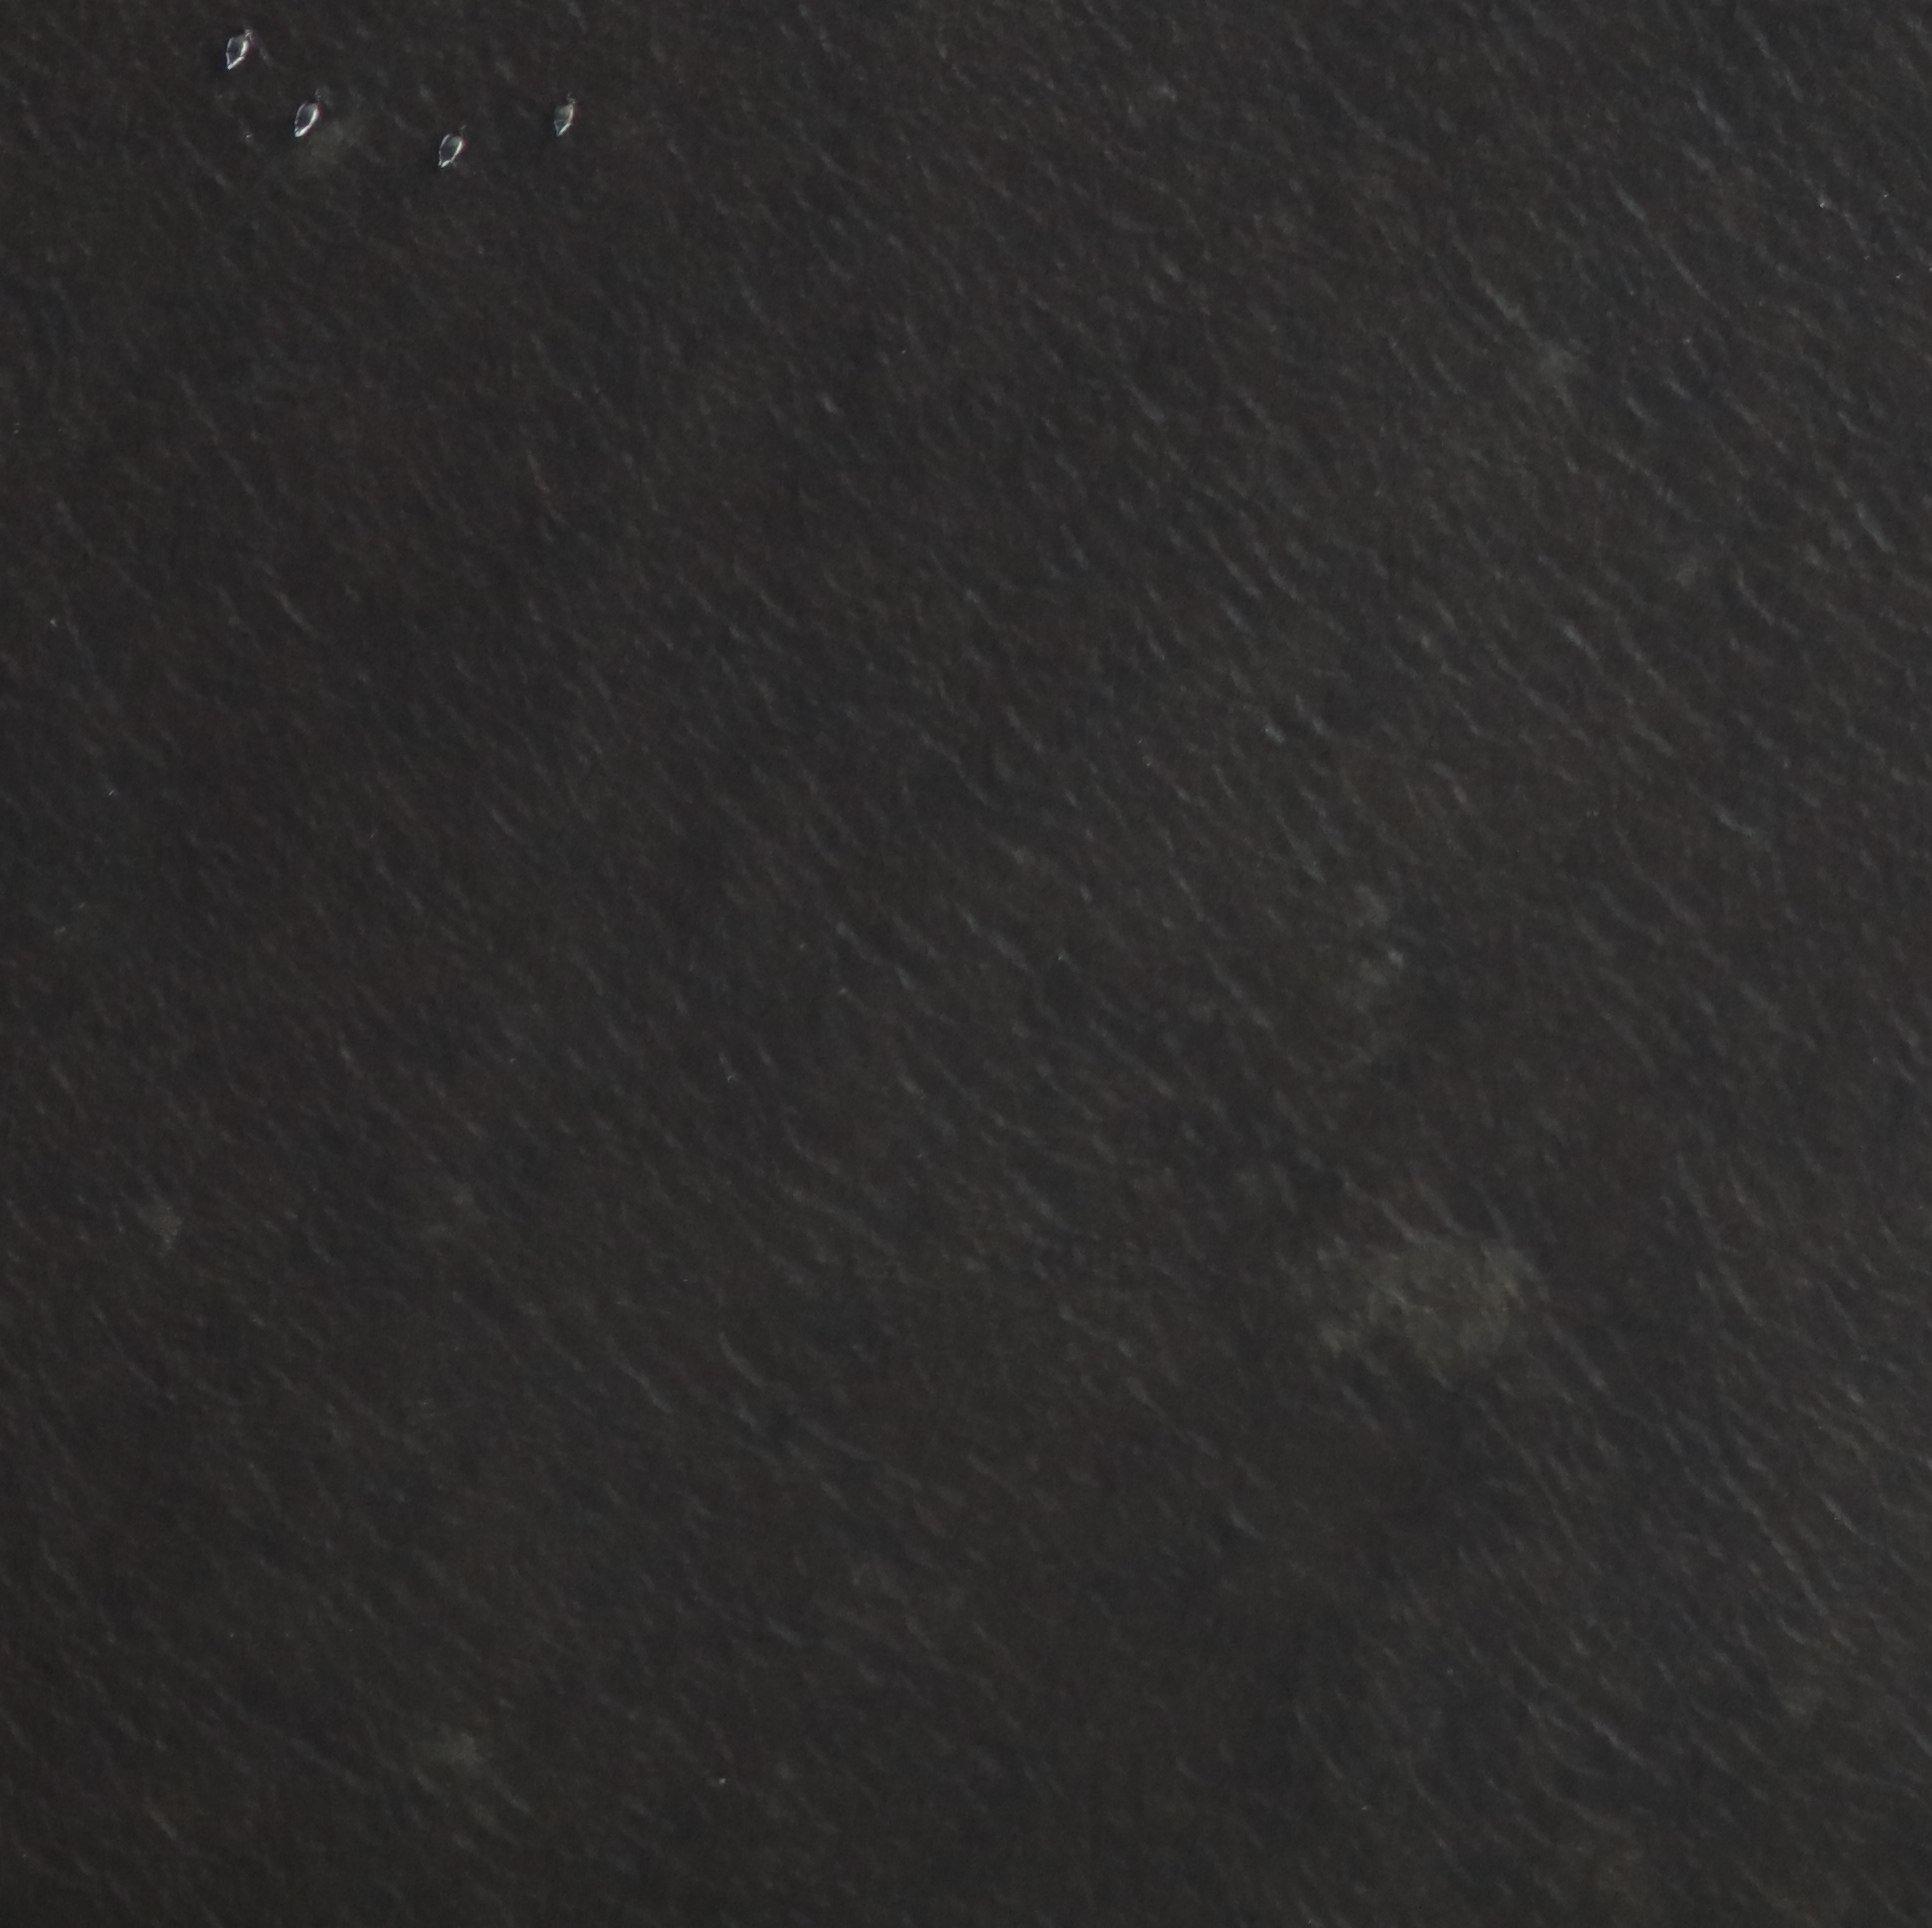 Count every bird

4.